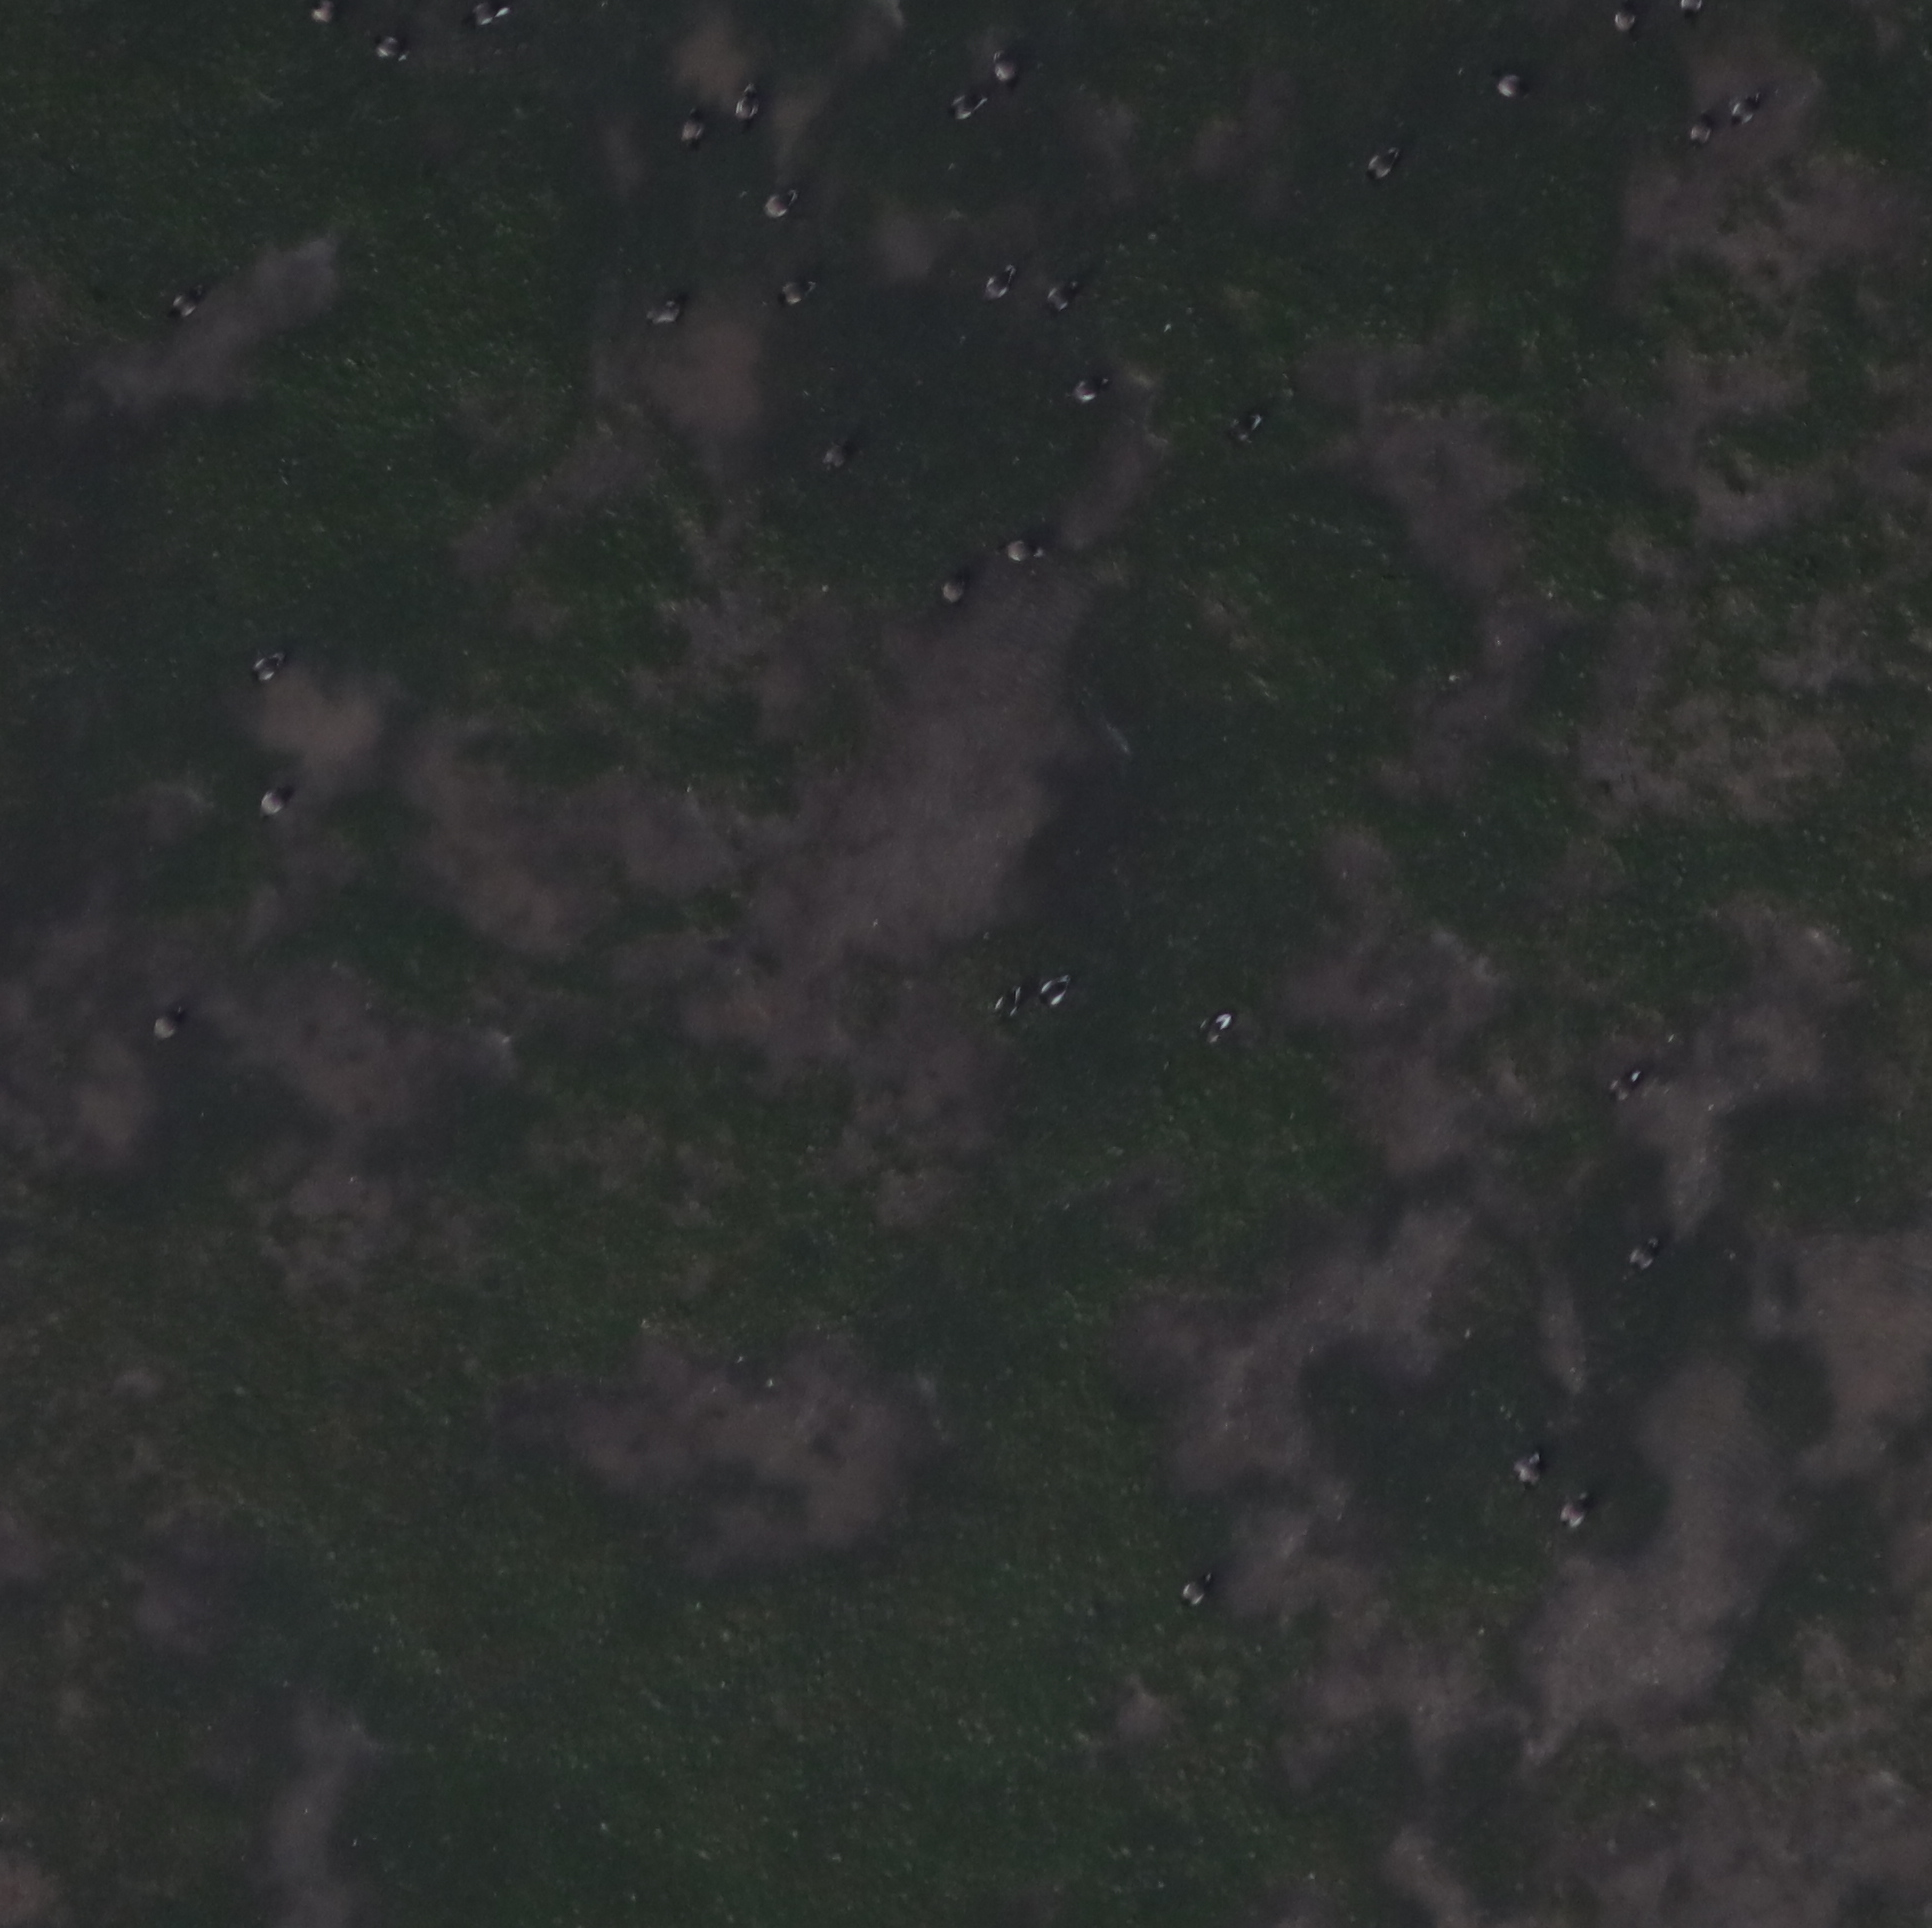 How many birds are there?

34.